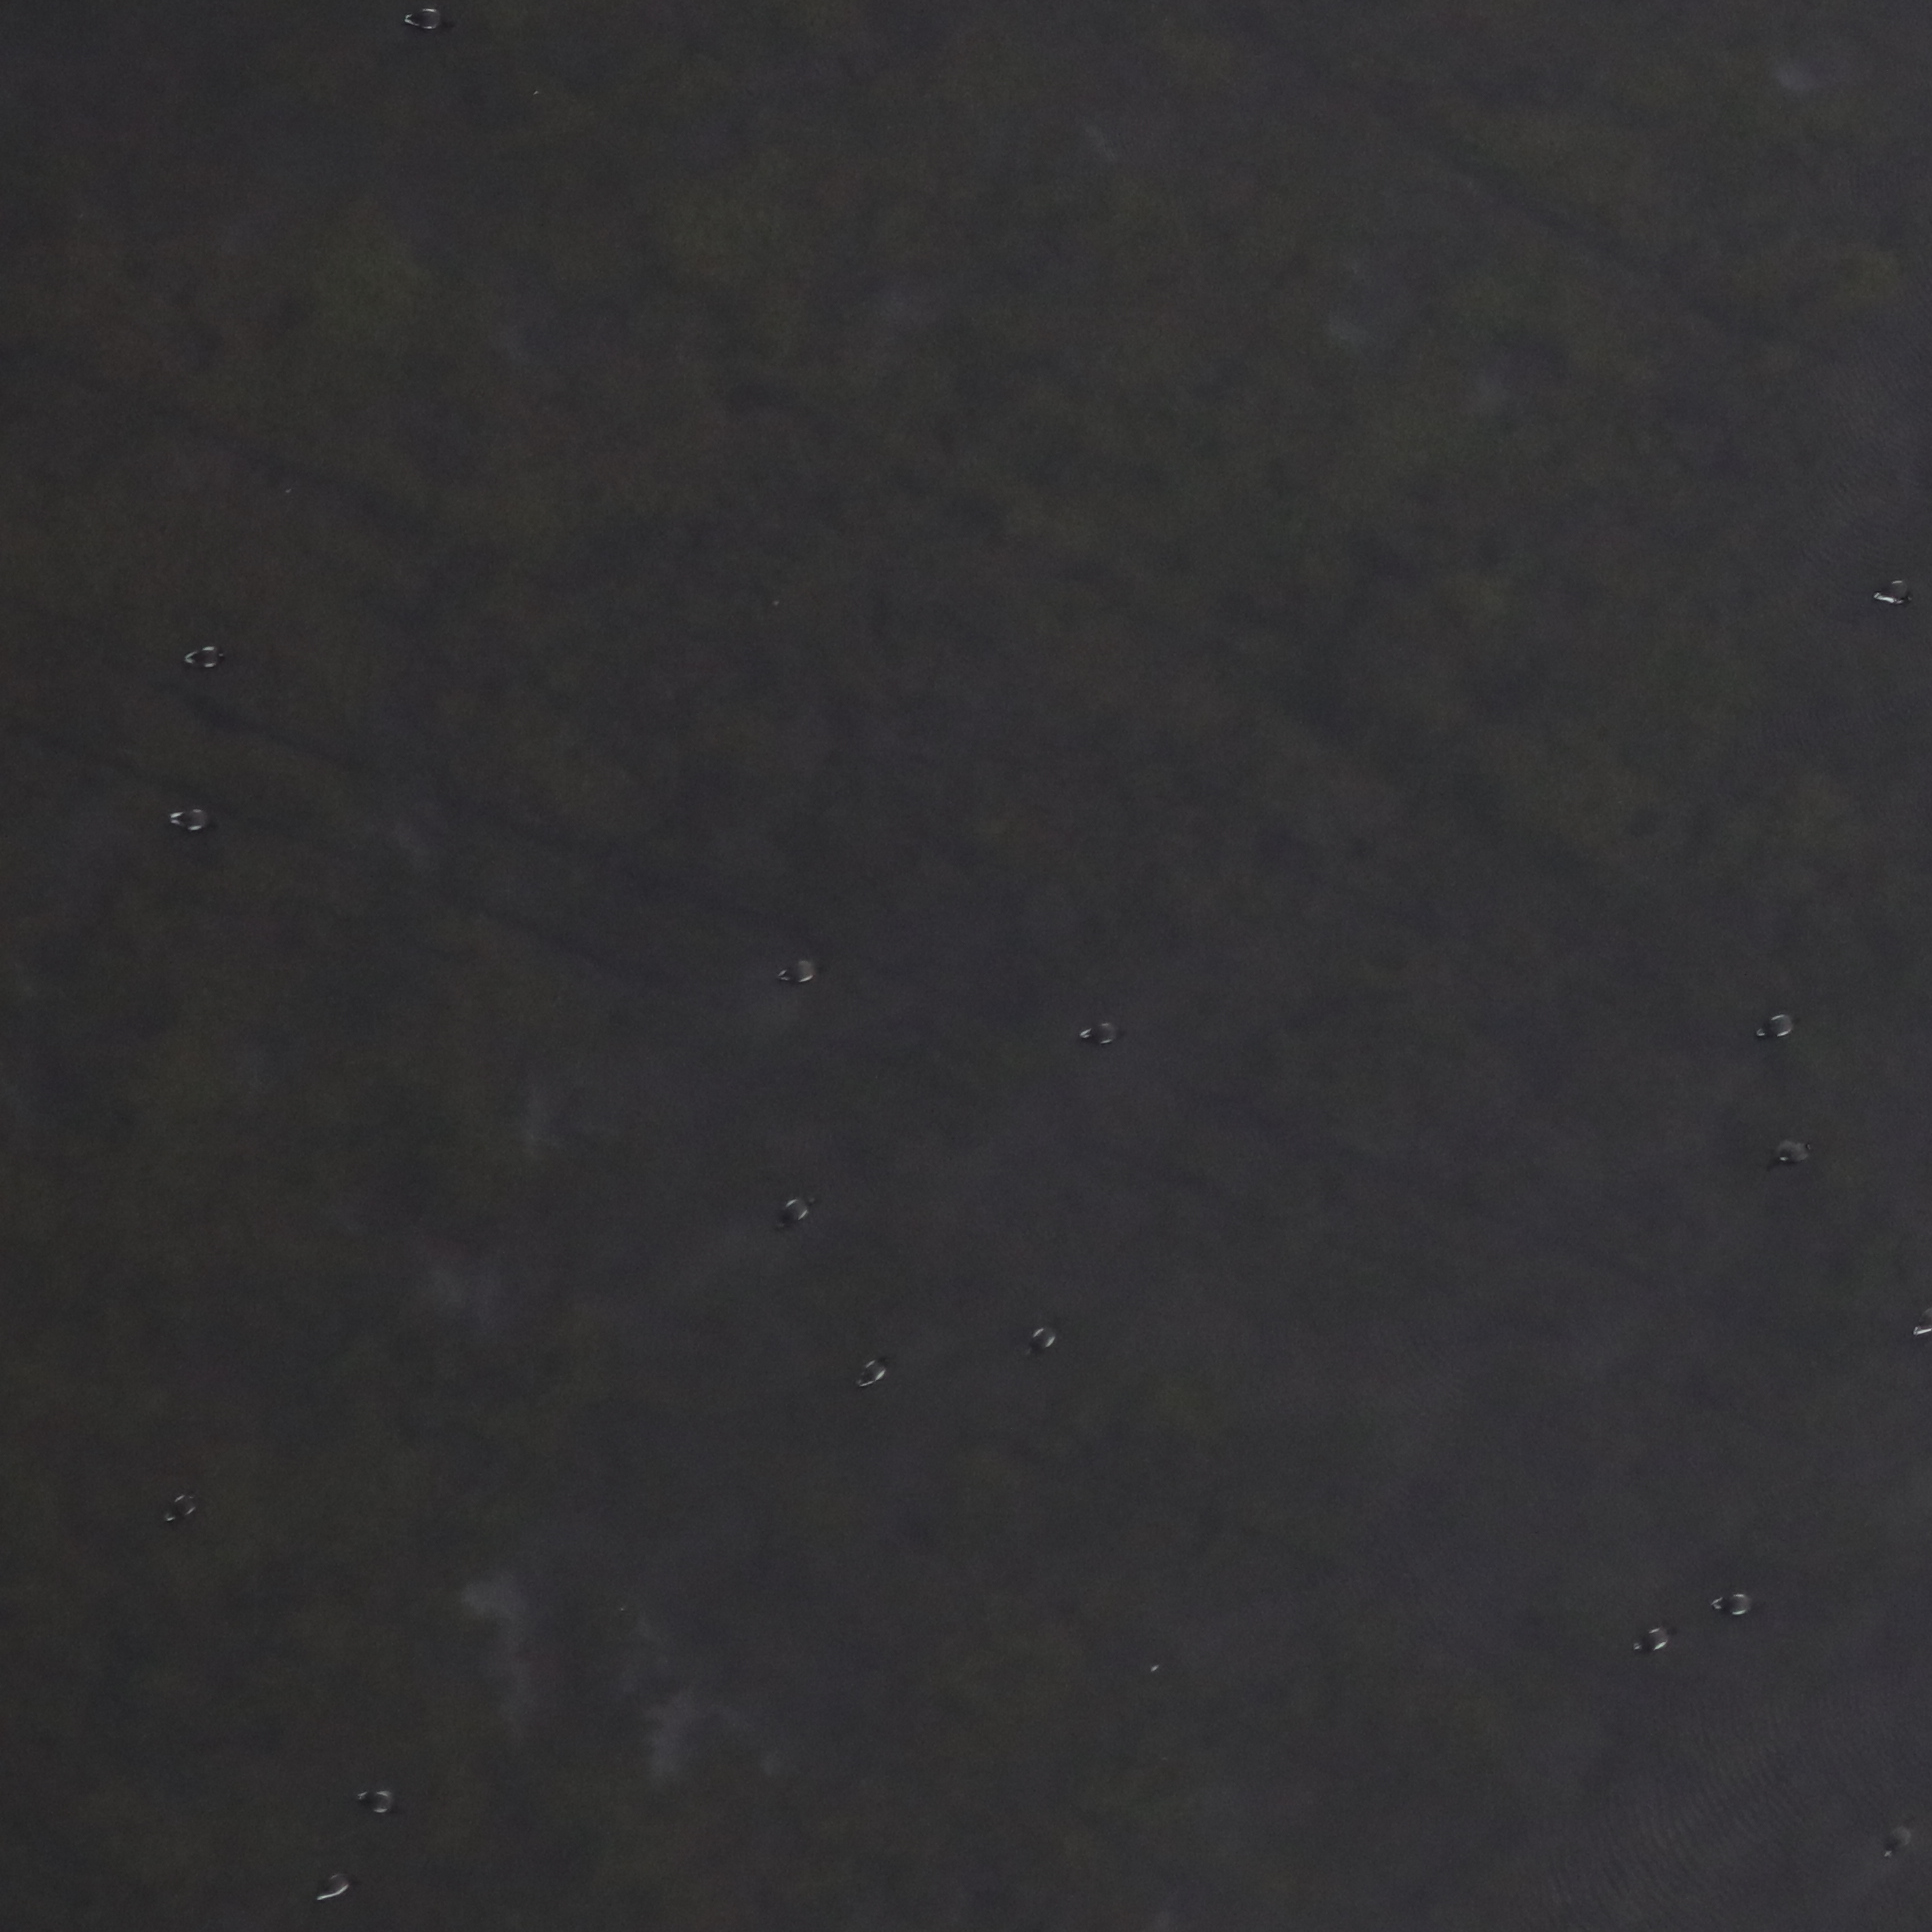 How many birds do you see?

18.